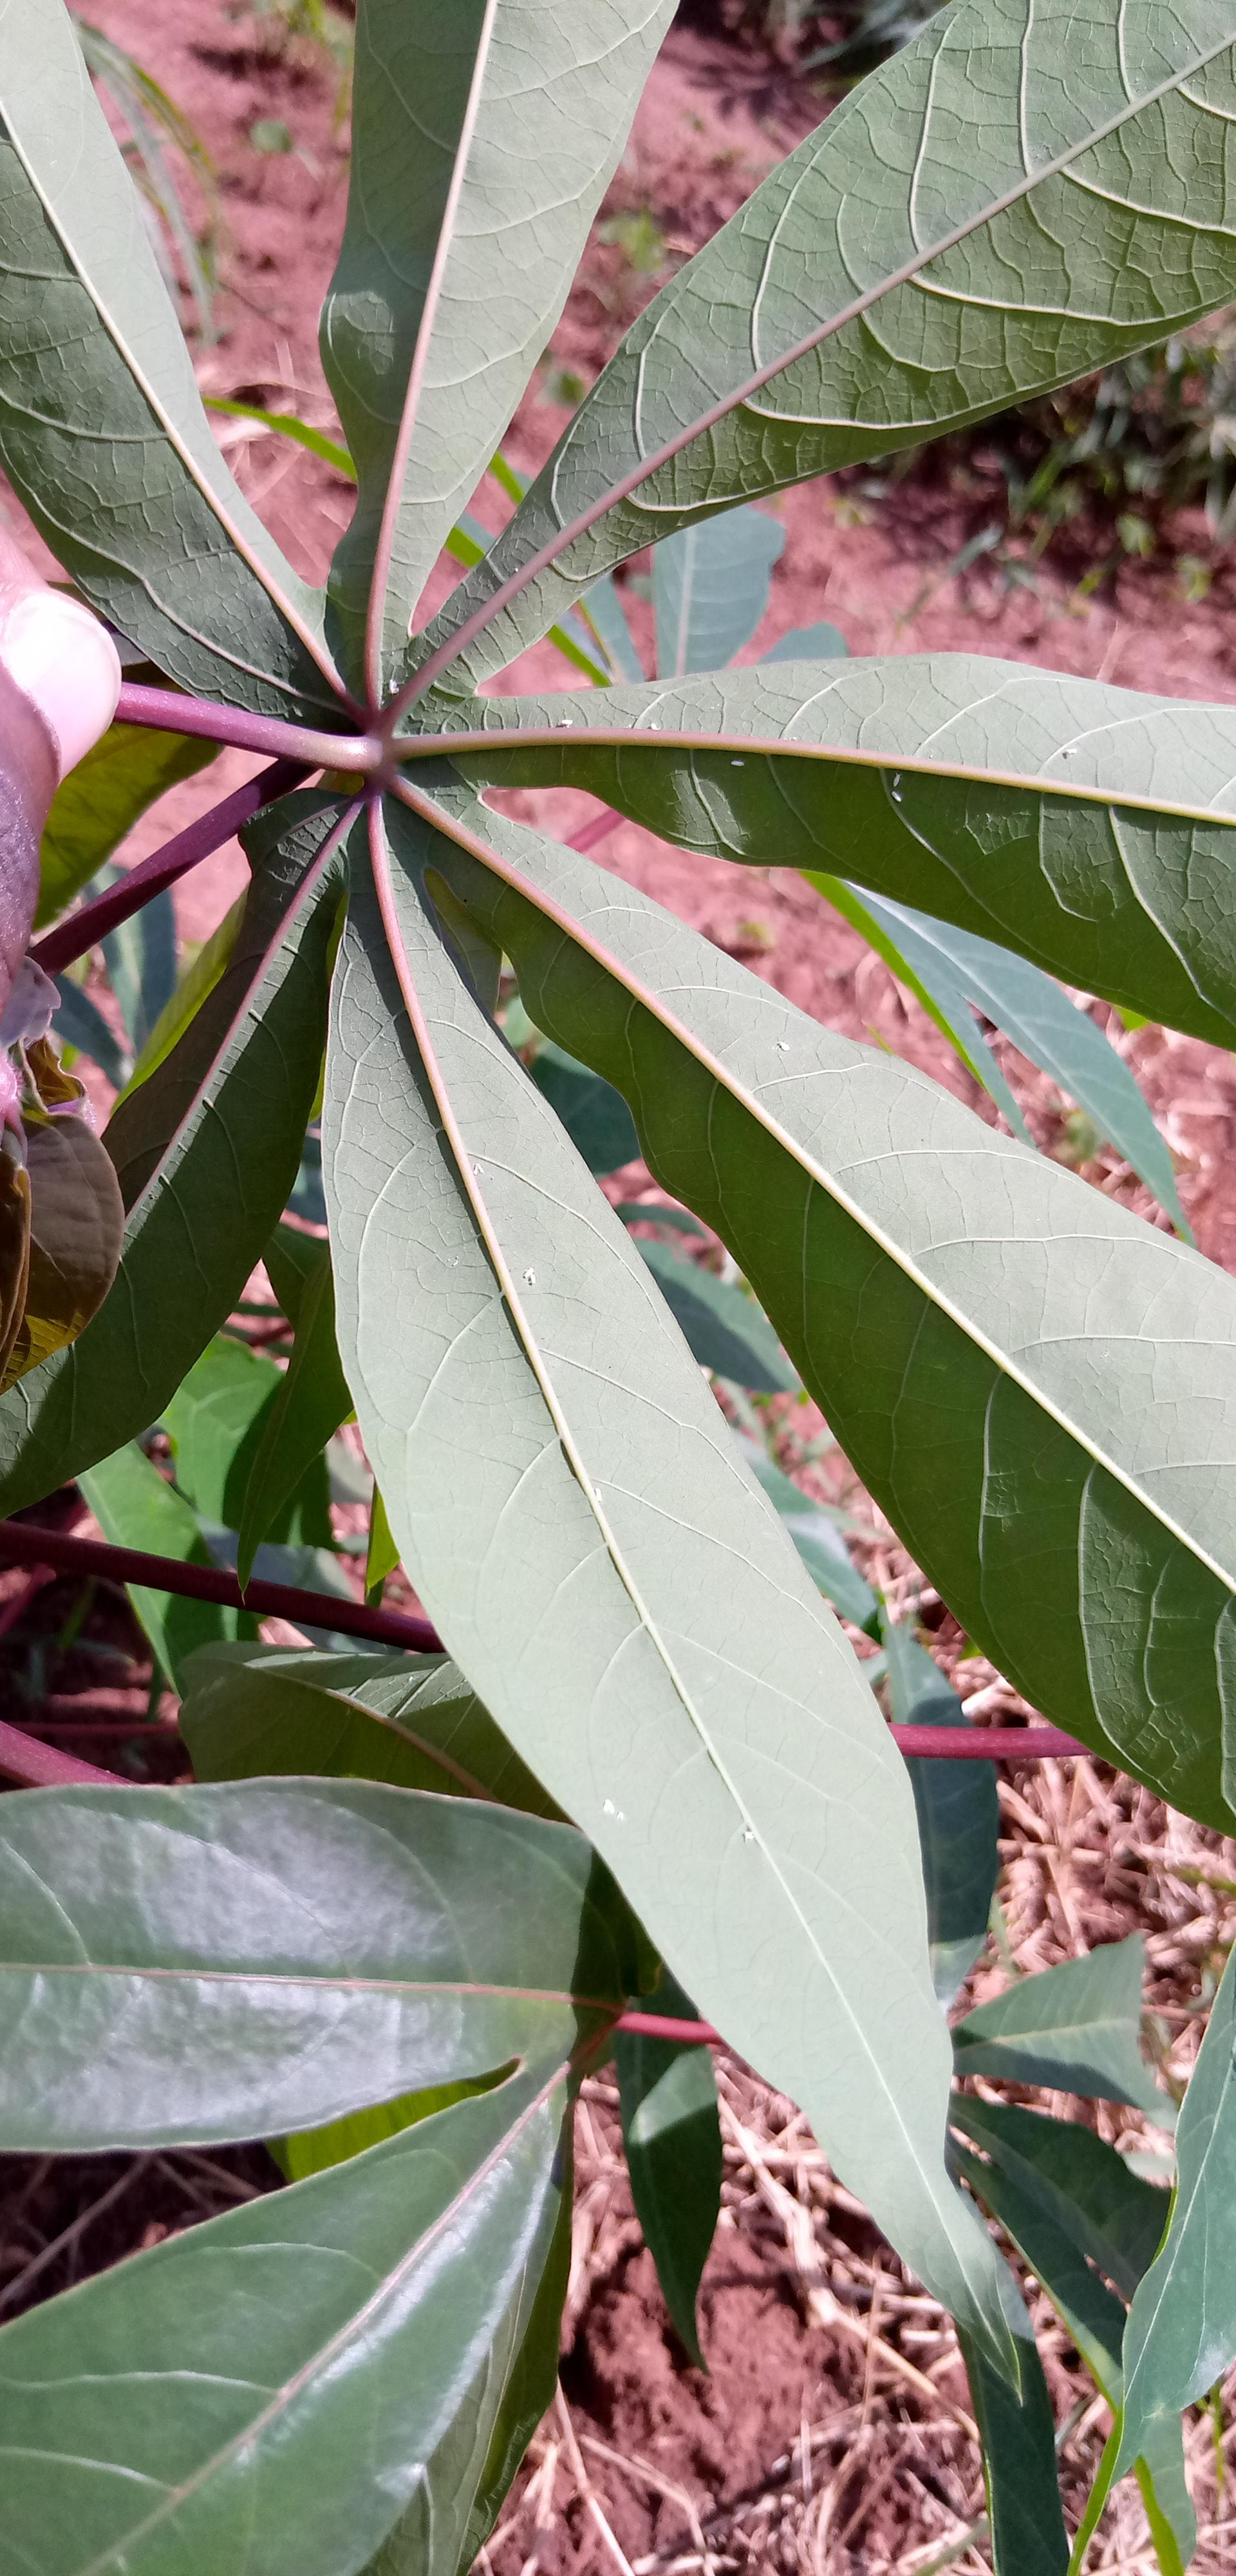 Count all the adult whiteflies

13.